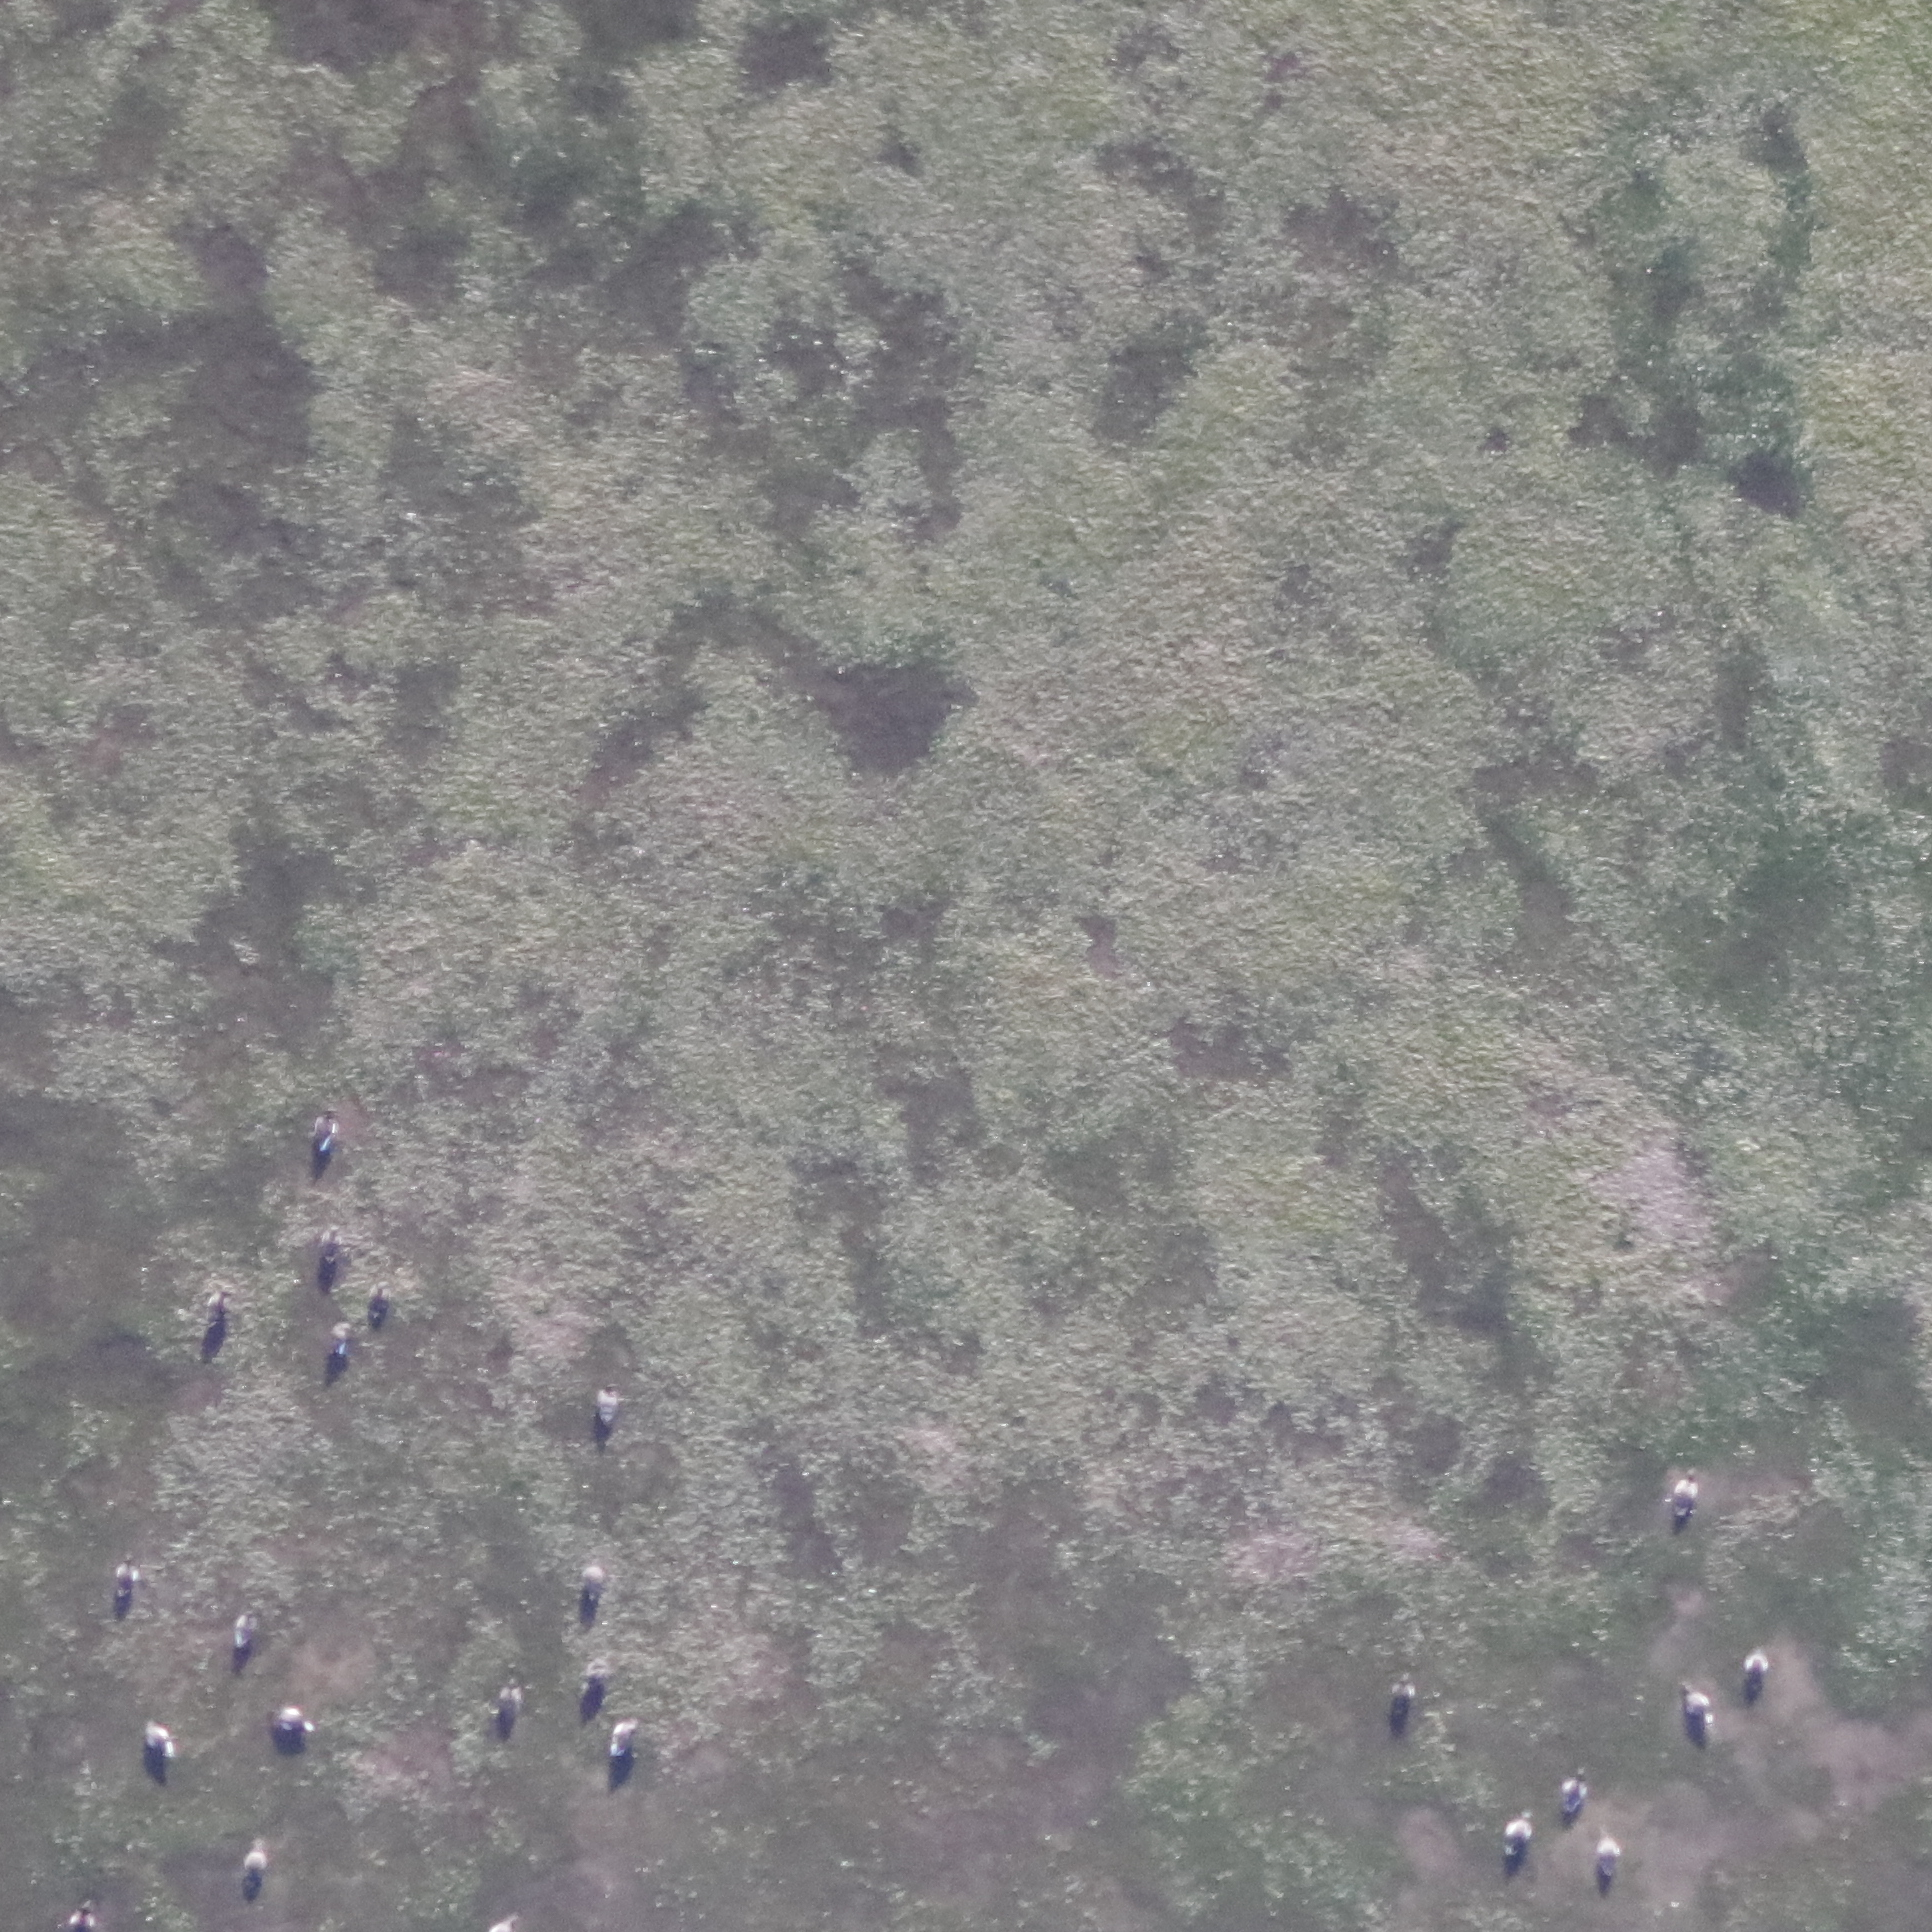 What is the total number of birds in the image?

23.